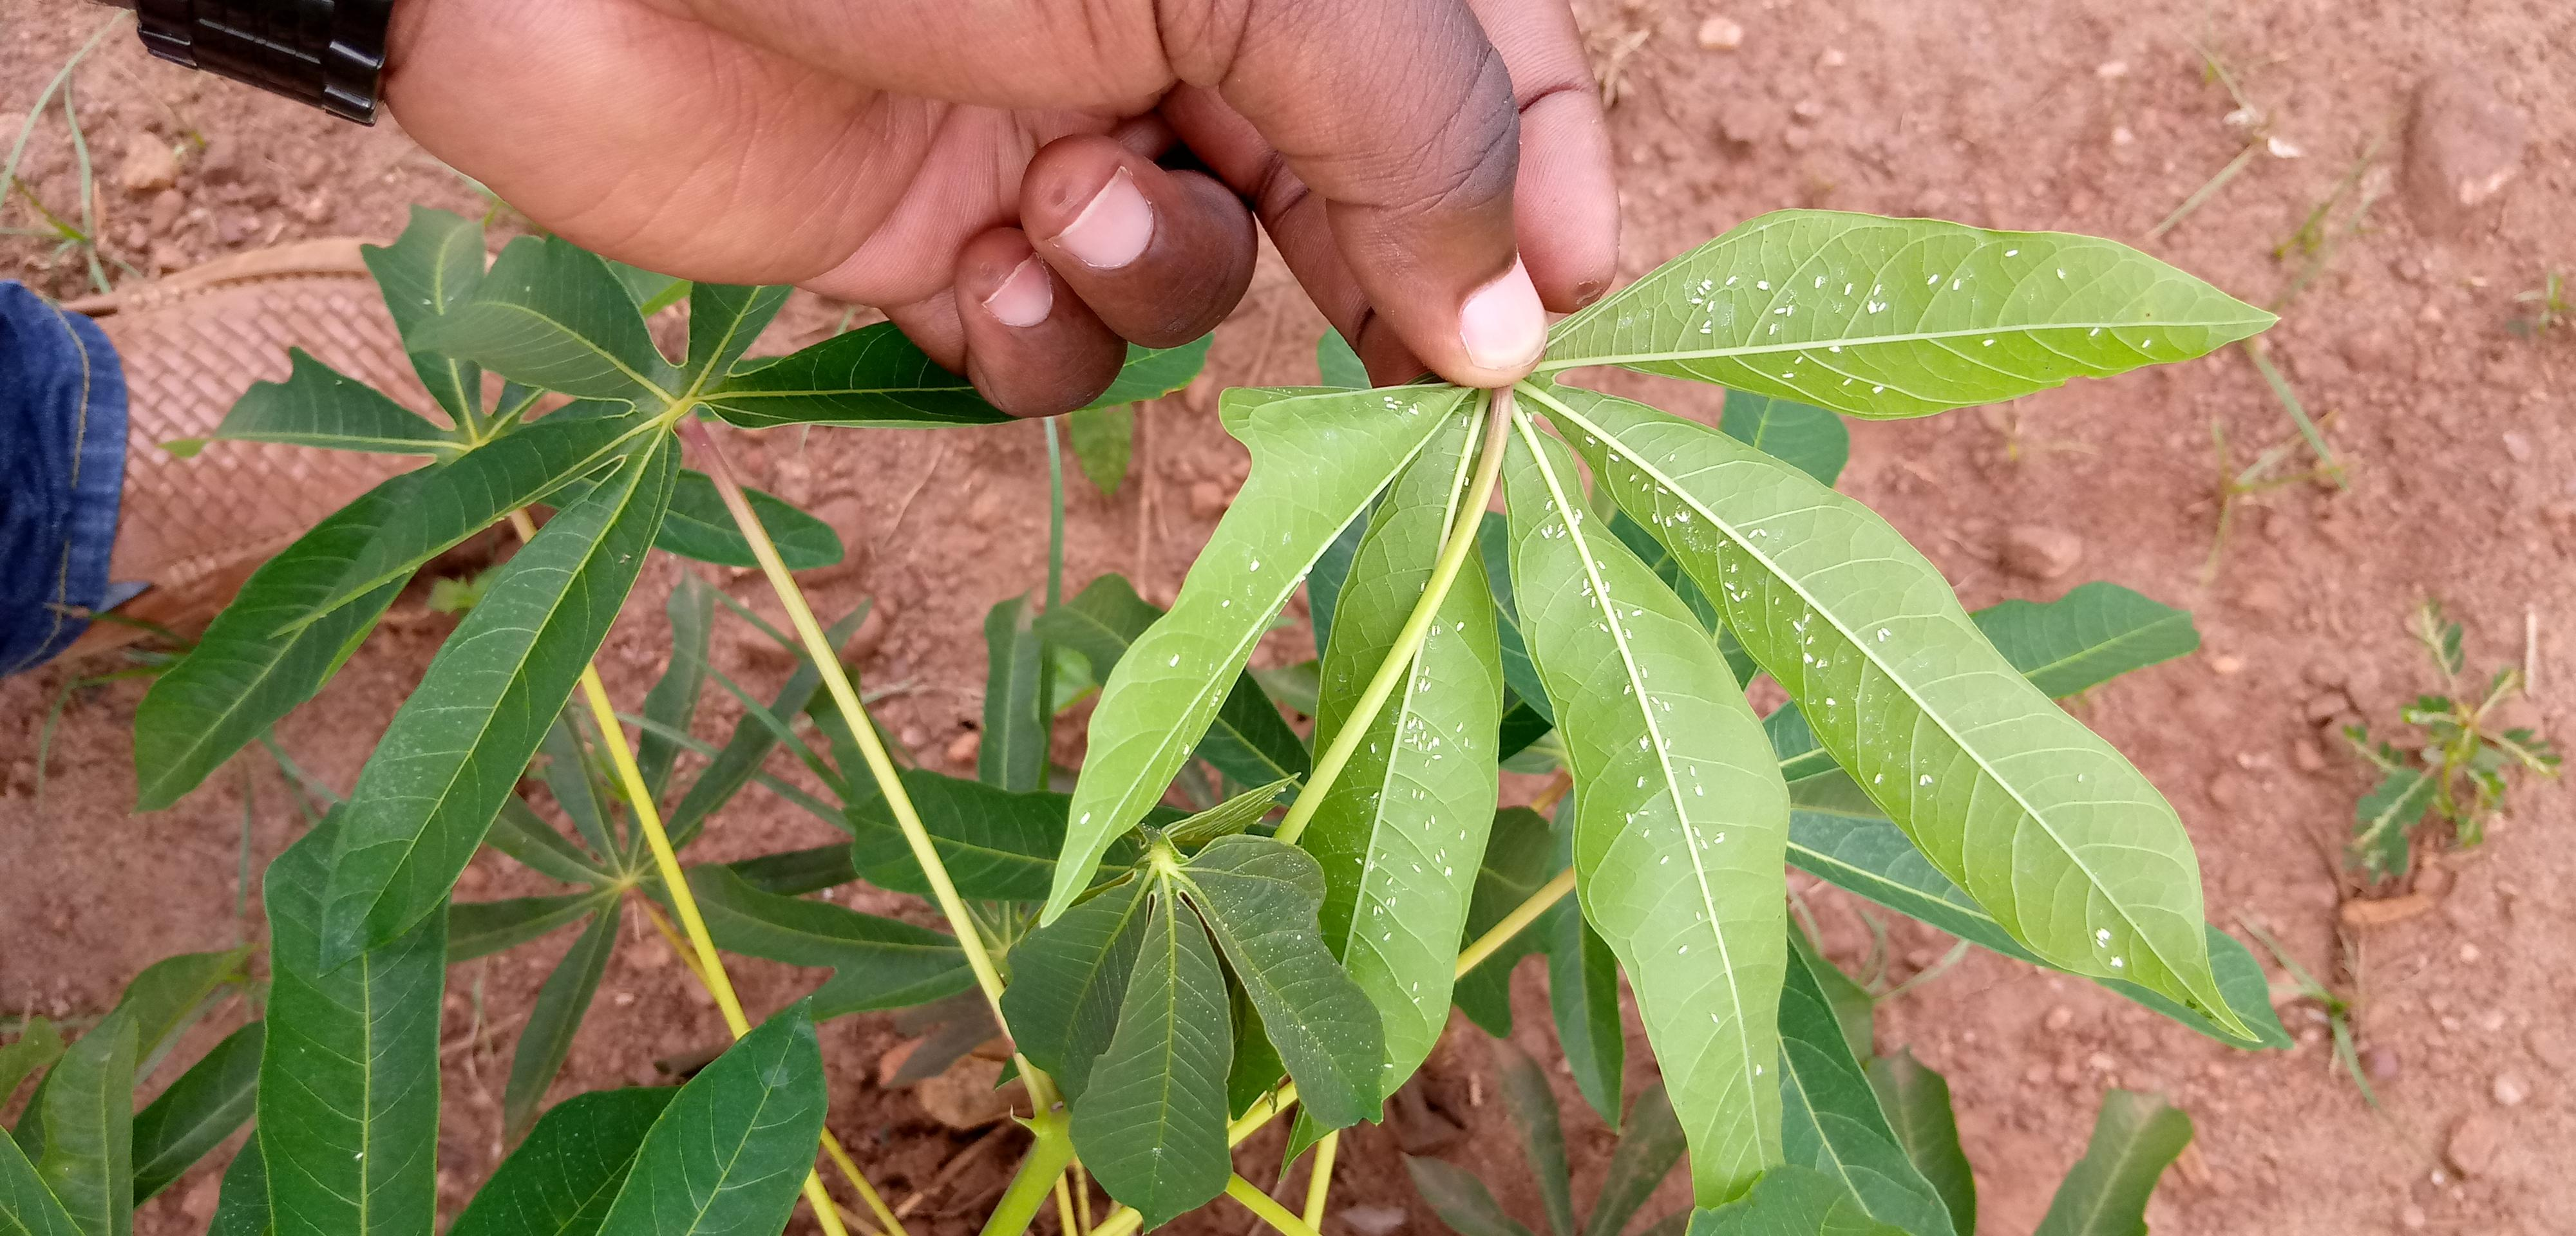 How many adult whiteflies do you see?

167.